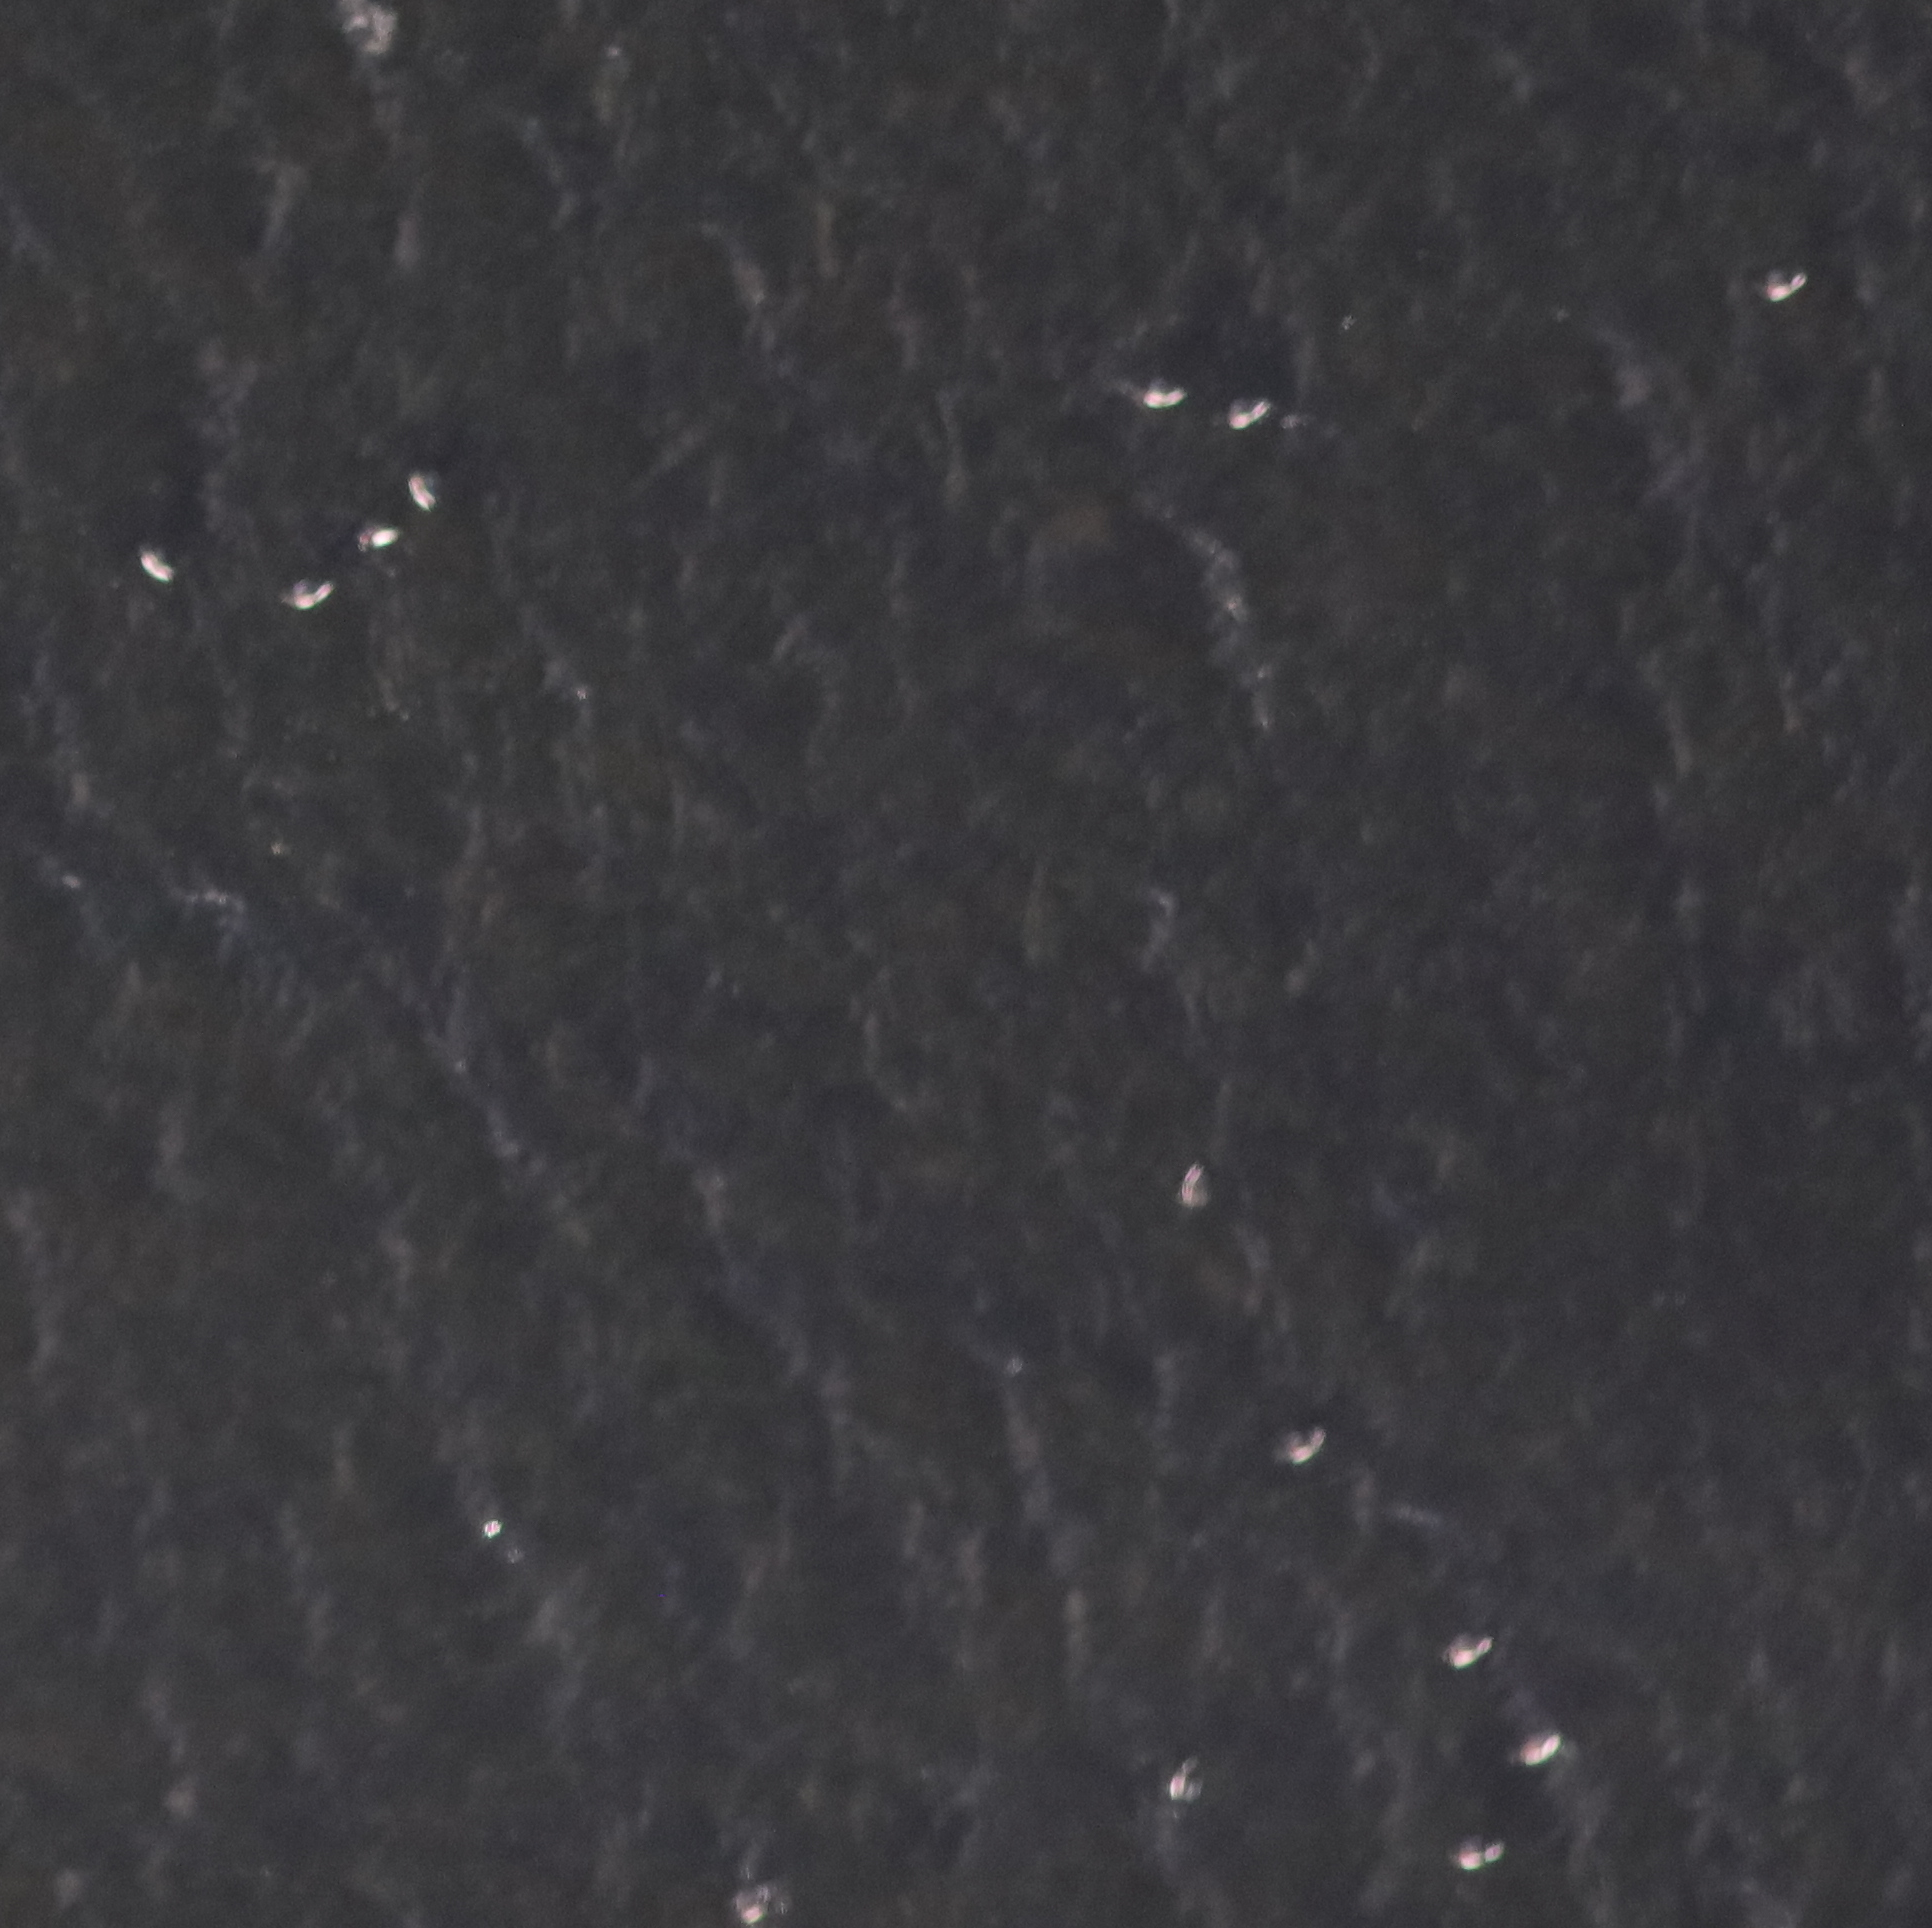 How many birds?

14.